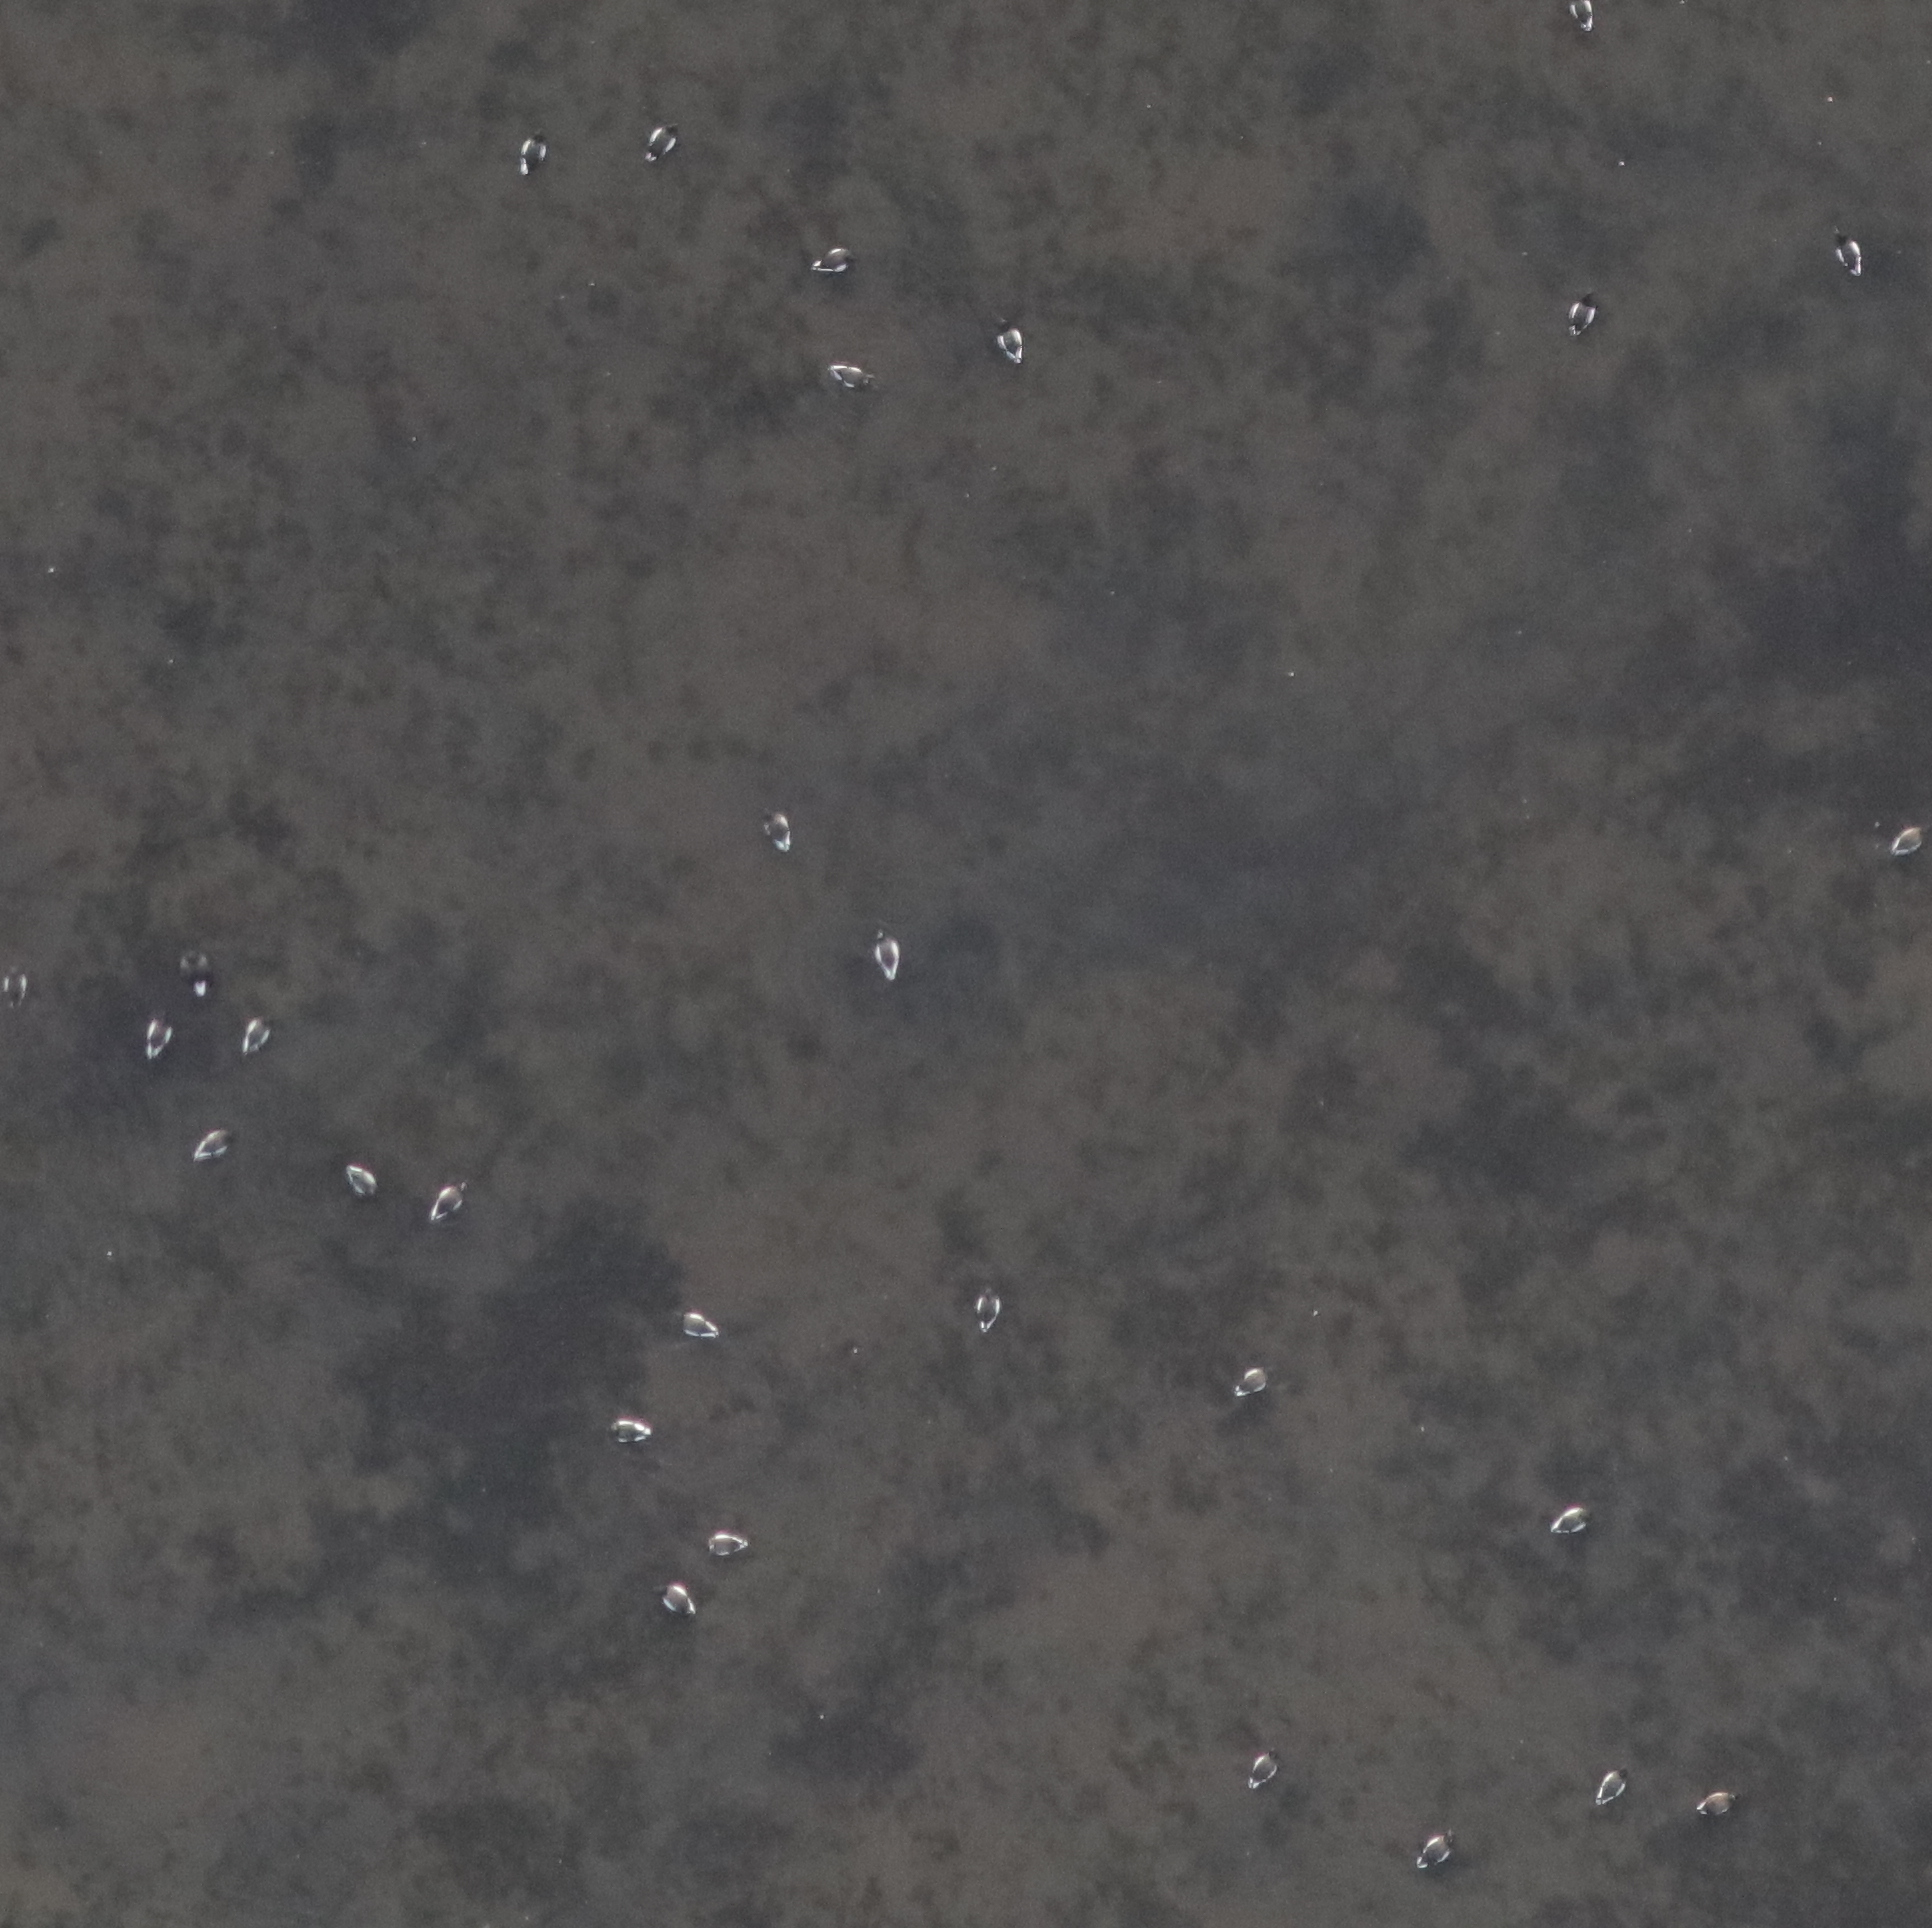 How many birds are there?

29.